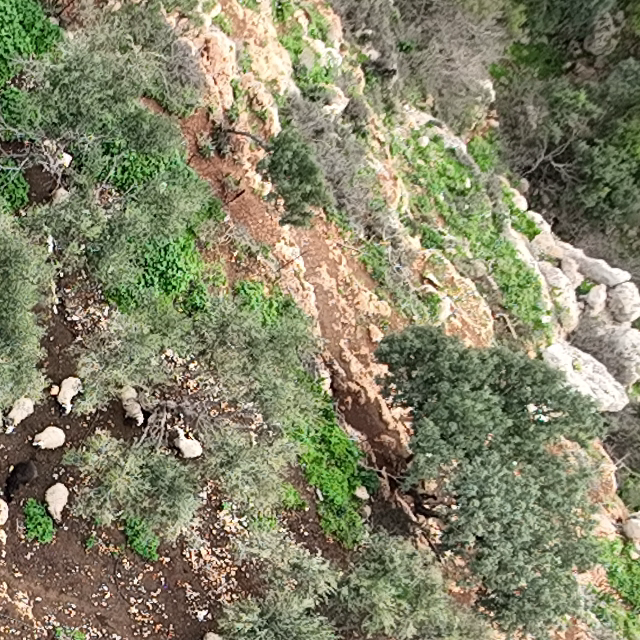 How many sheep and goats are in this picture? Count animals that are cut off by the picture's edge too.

8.